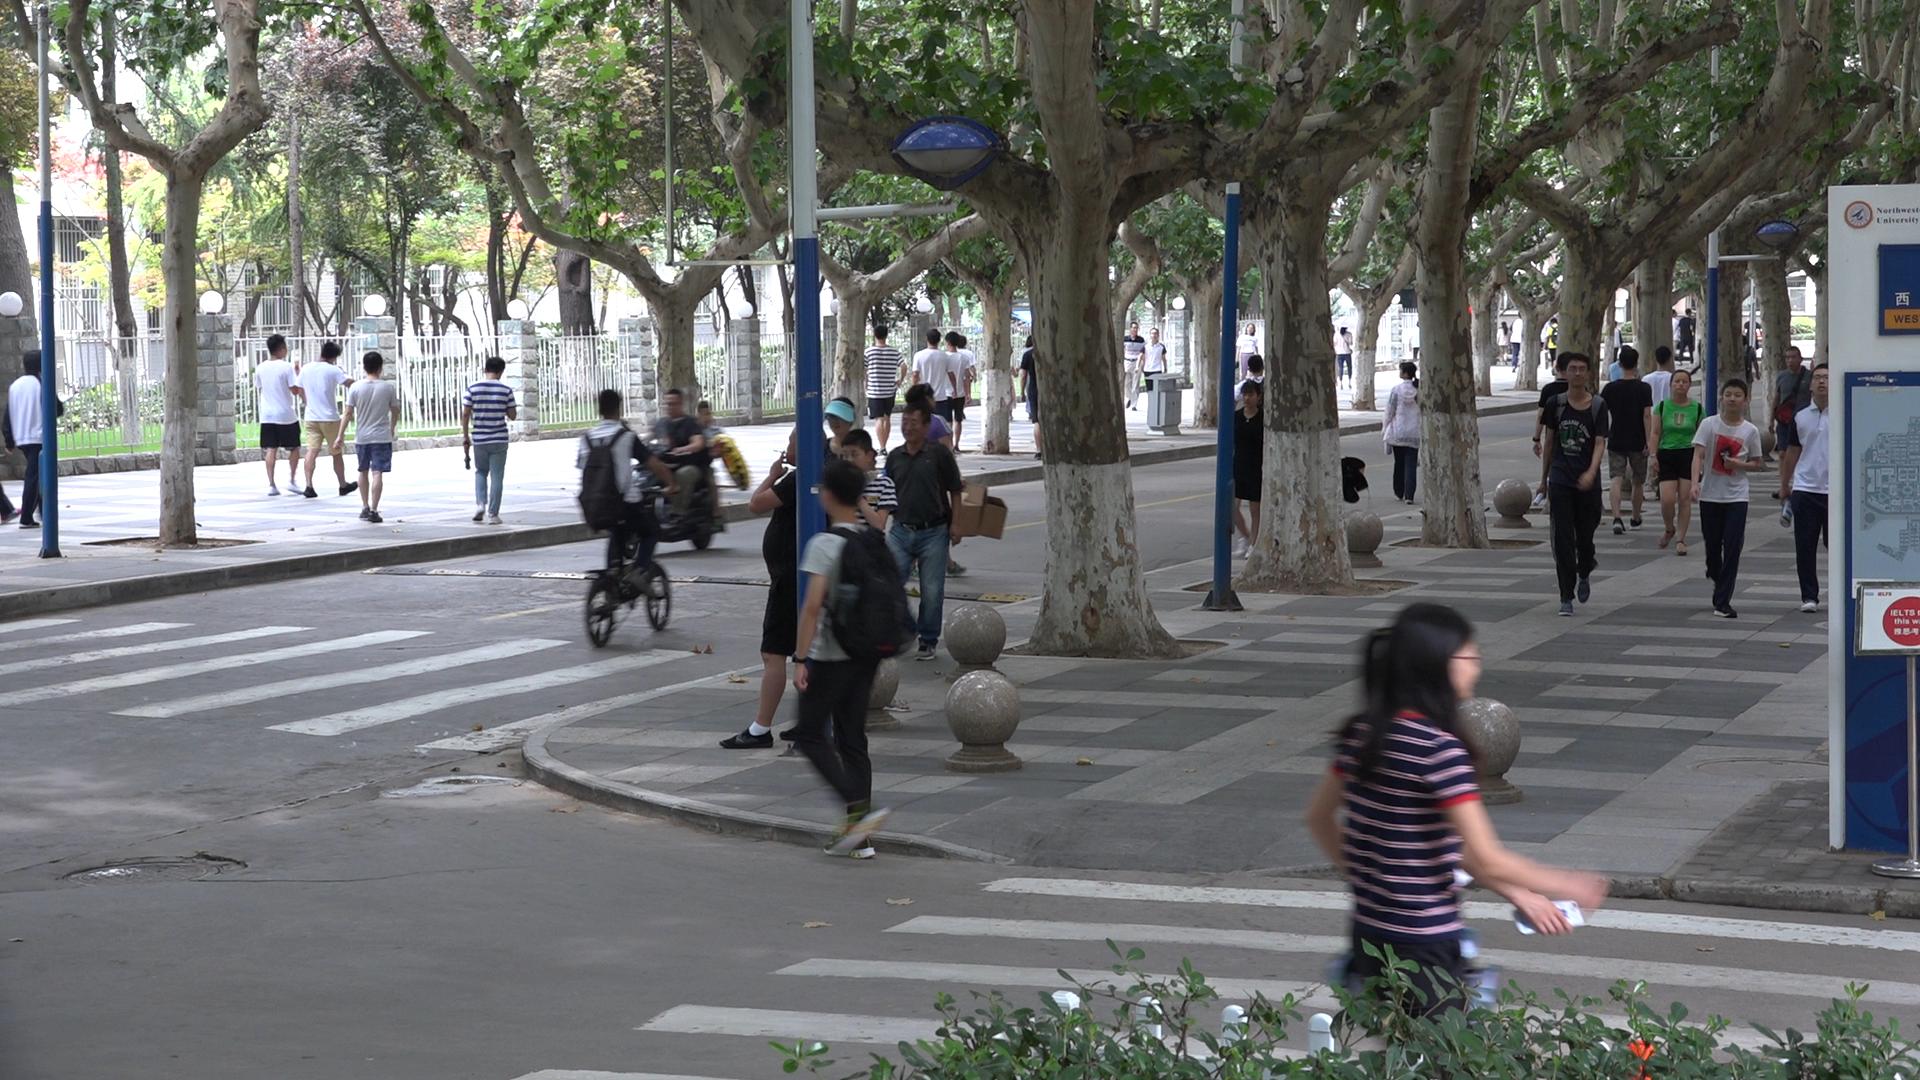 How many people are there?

45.